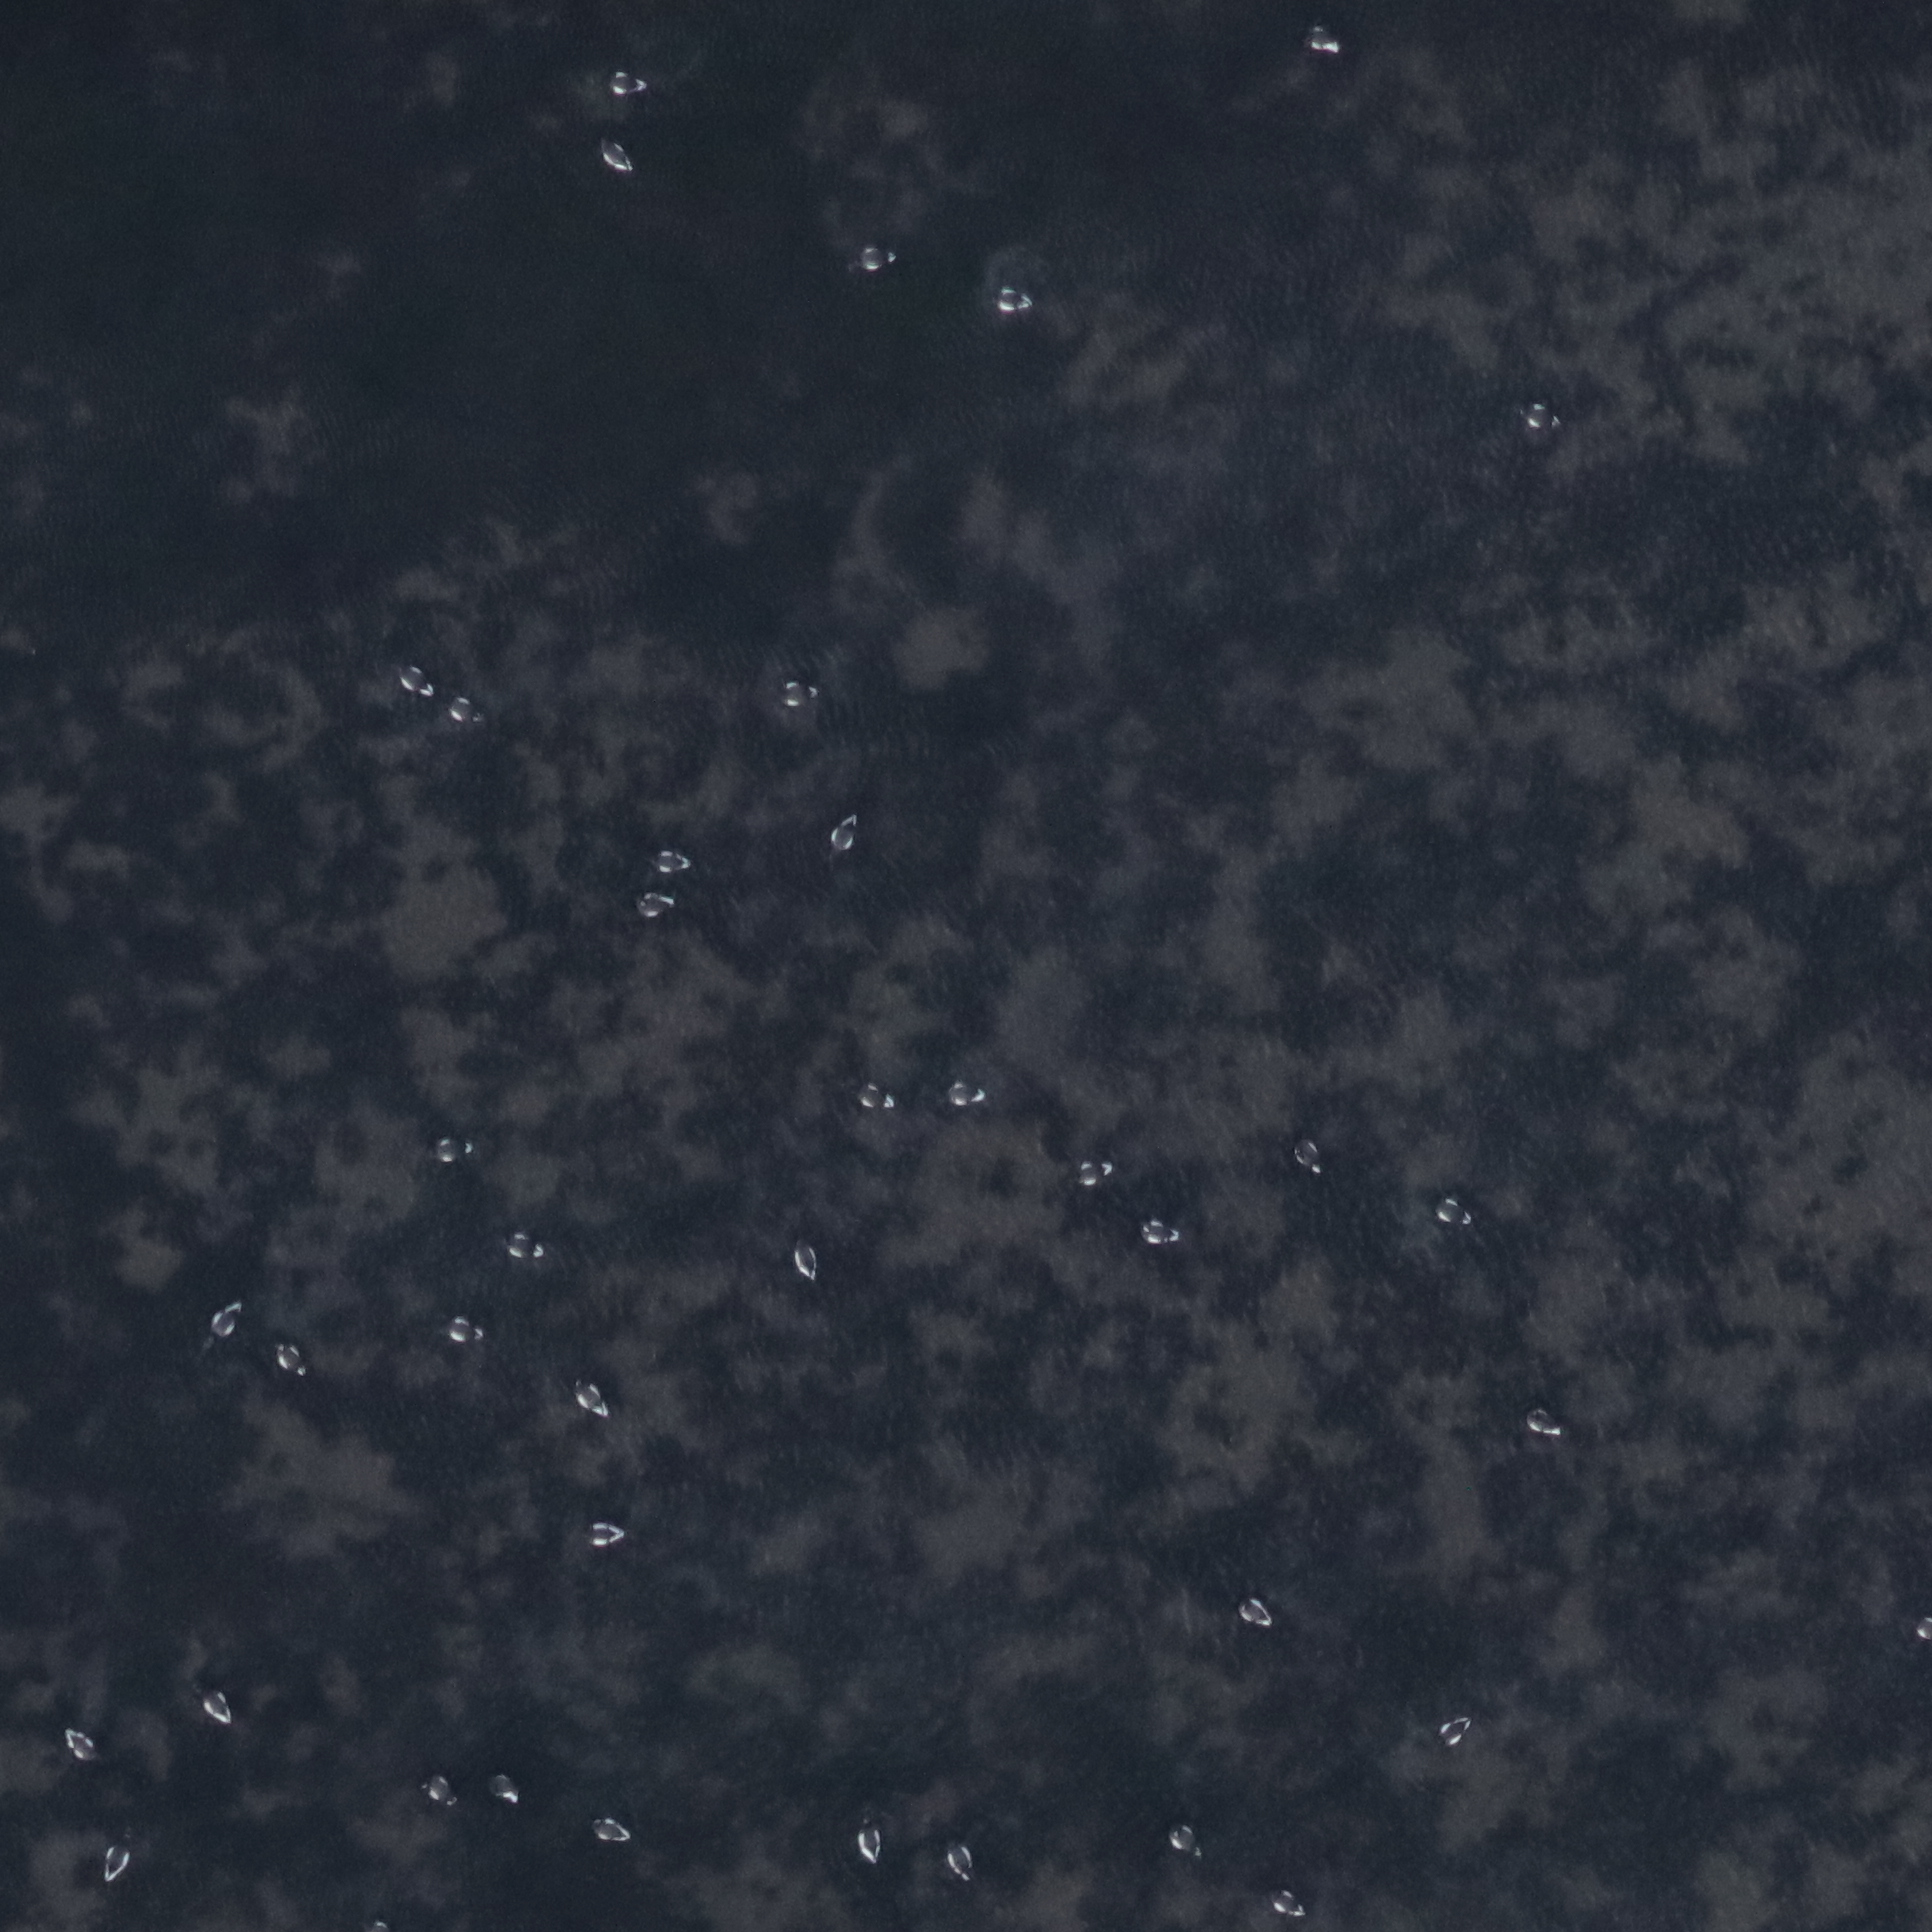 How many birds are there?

40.